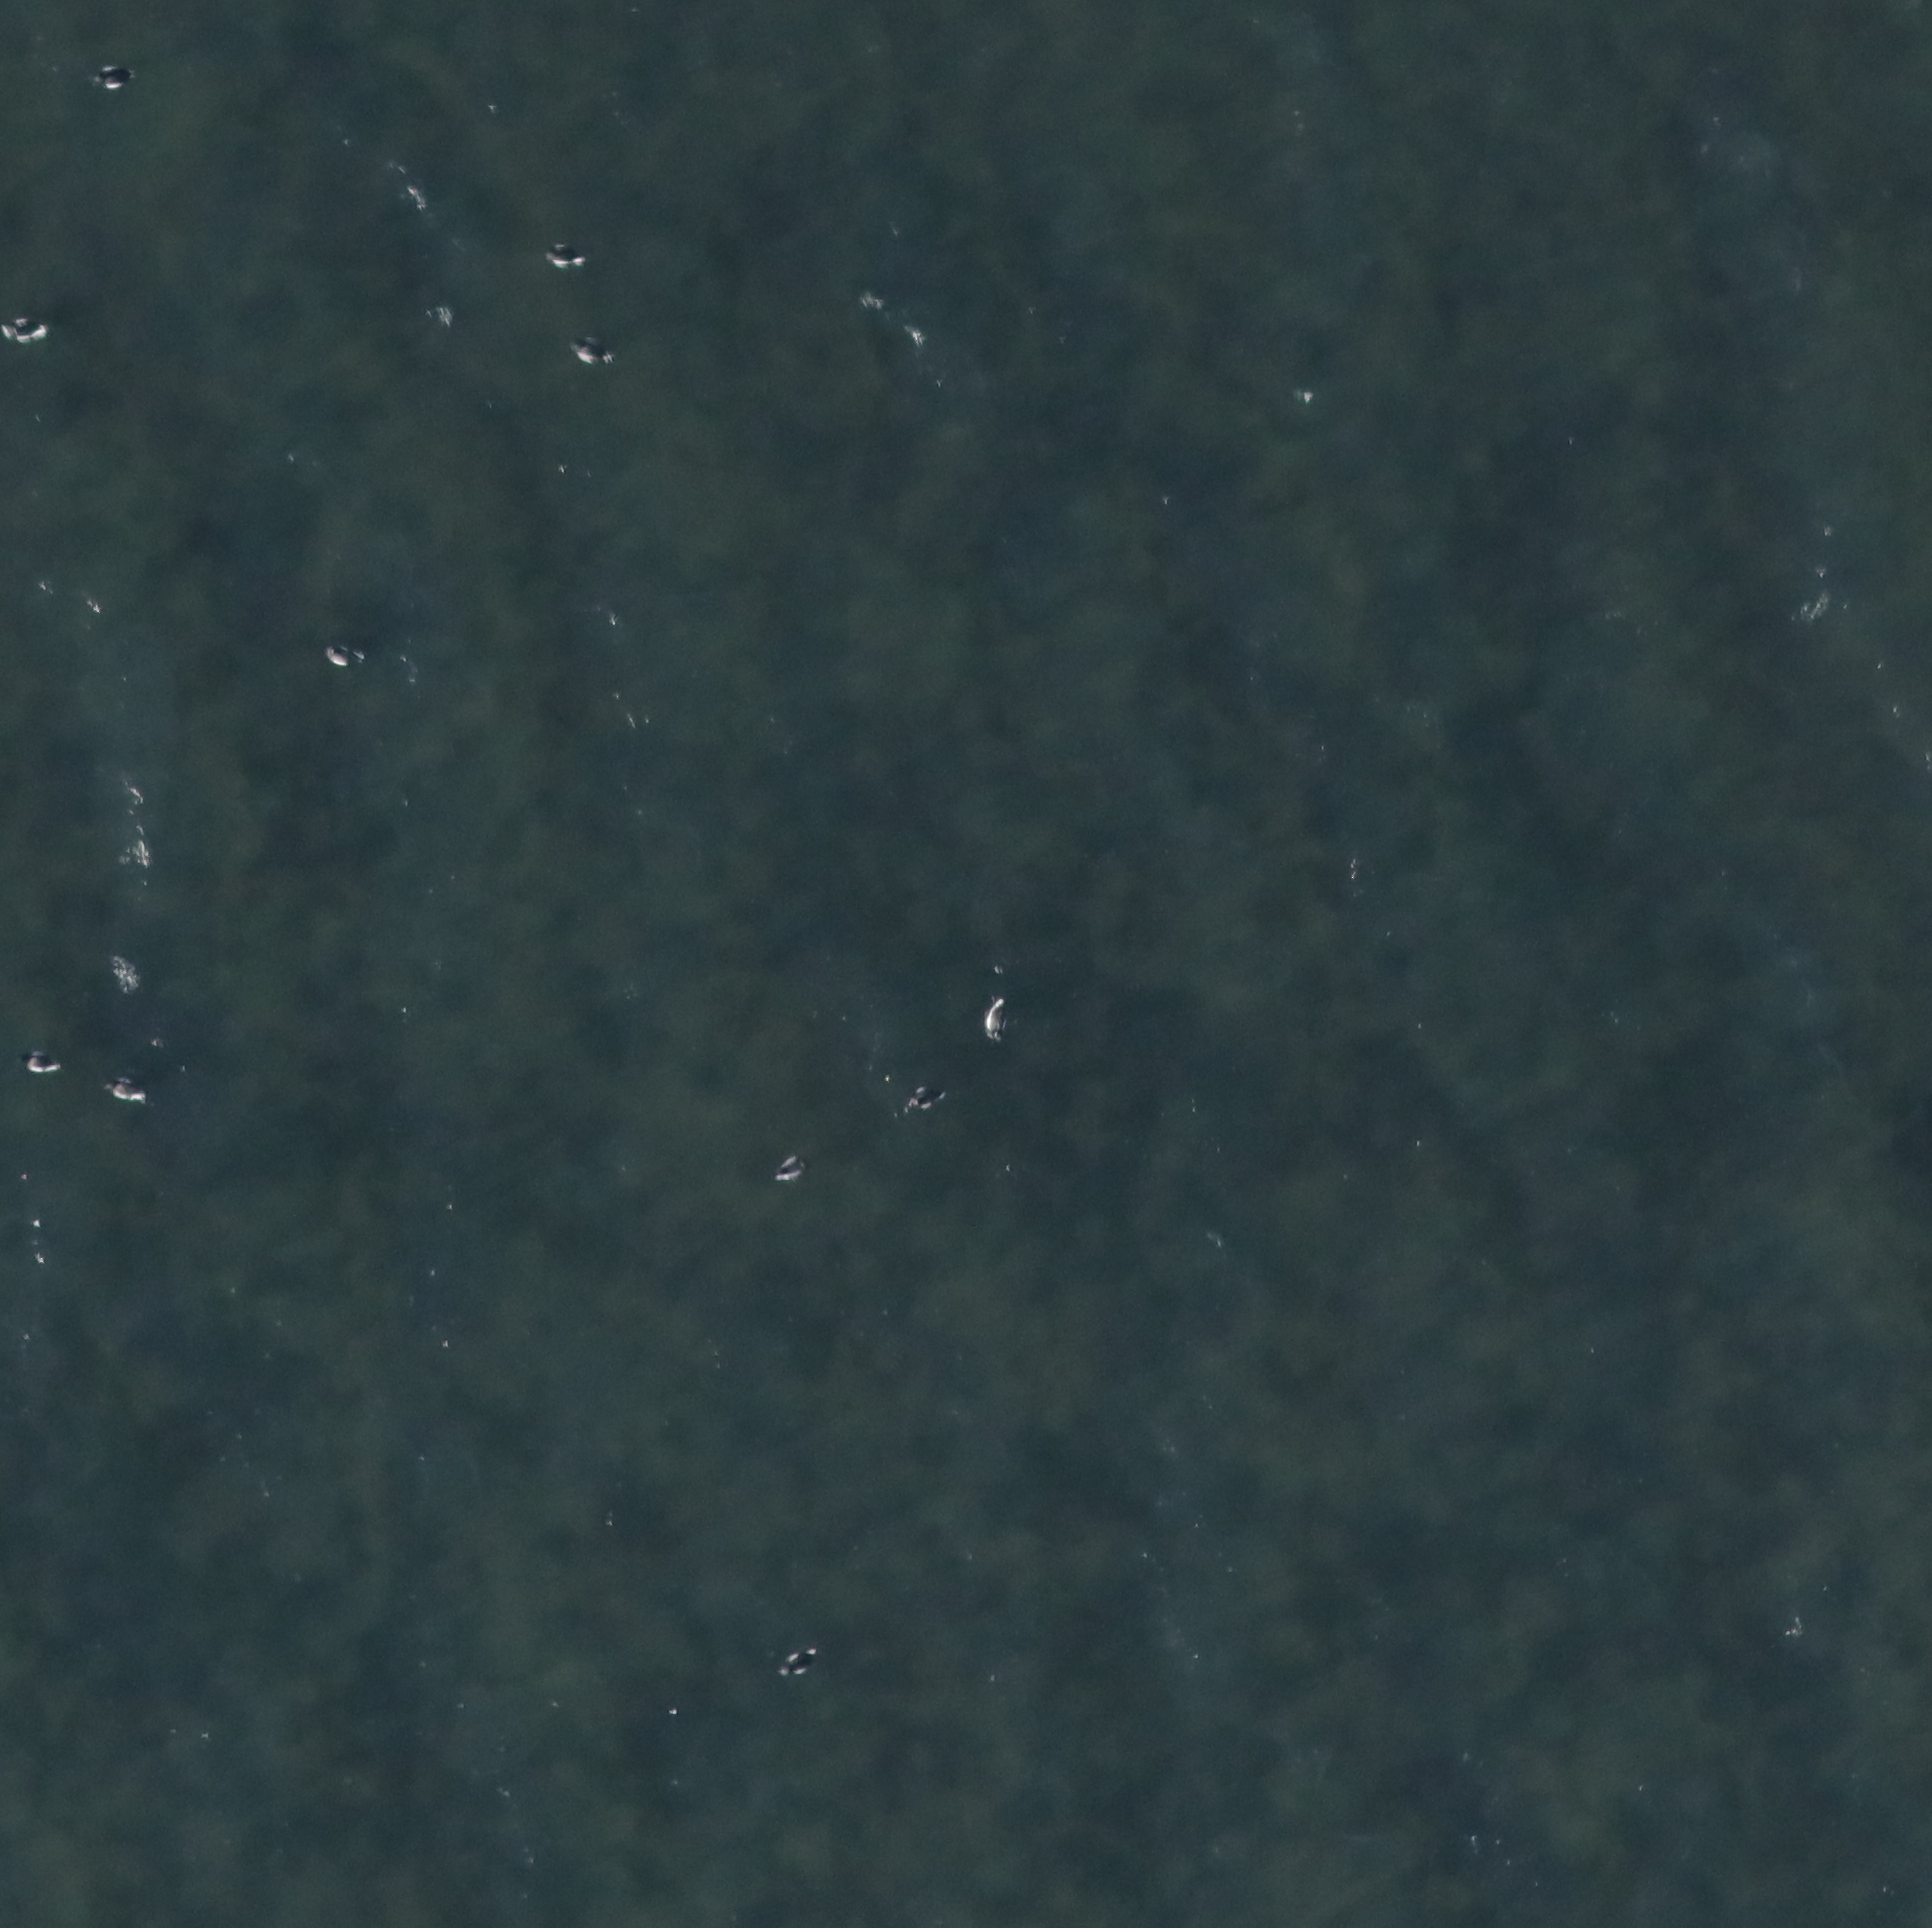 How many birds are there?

11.